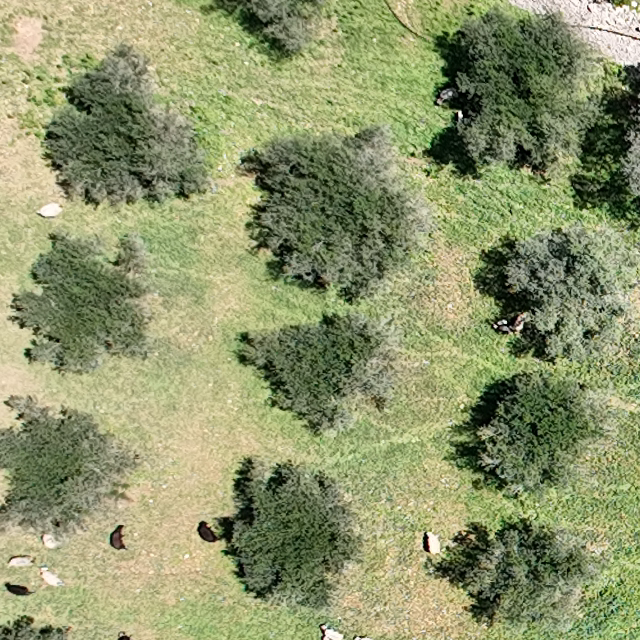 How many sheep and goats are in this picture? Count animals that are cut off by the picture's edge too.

14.